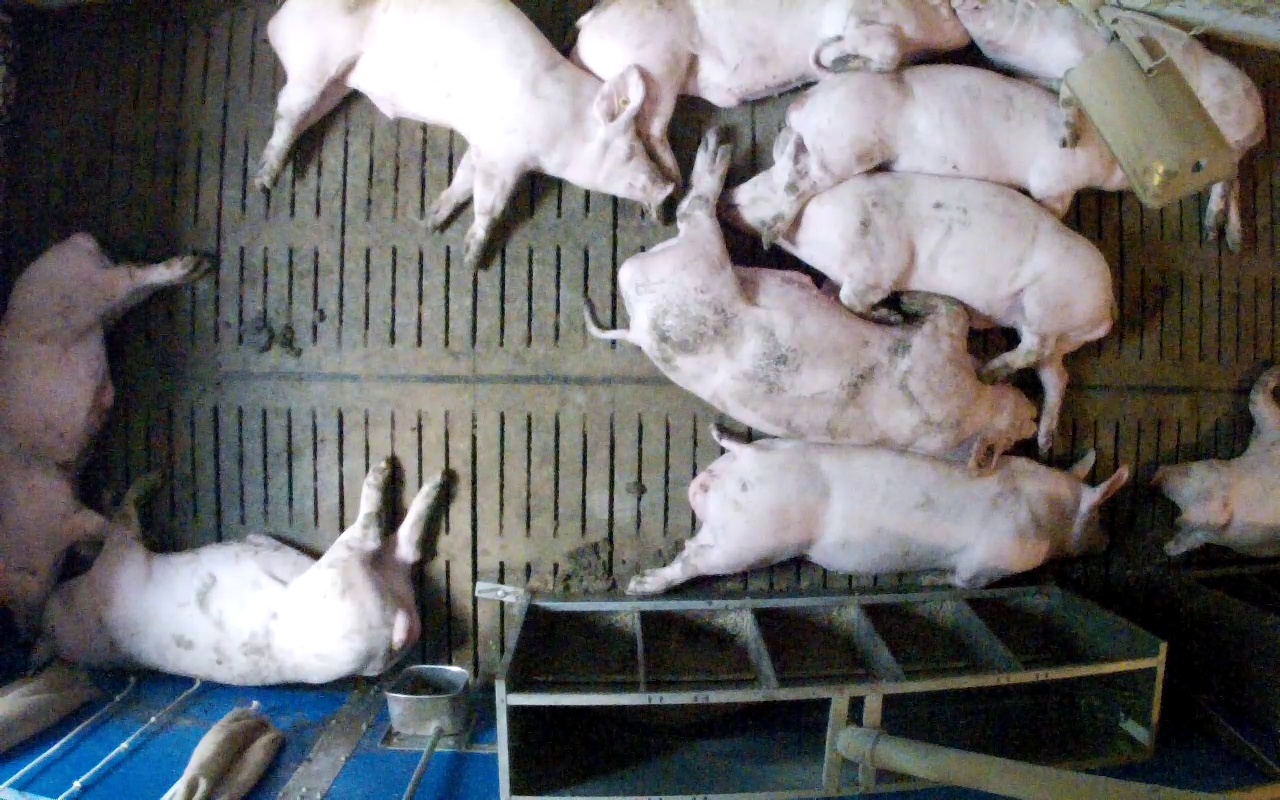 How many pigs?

10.